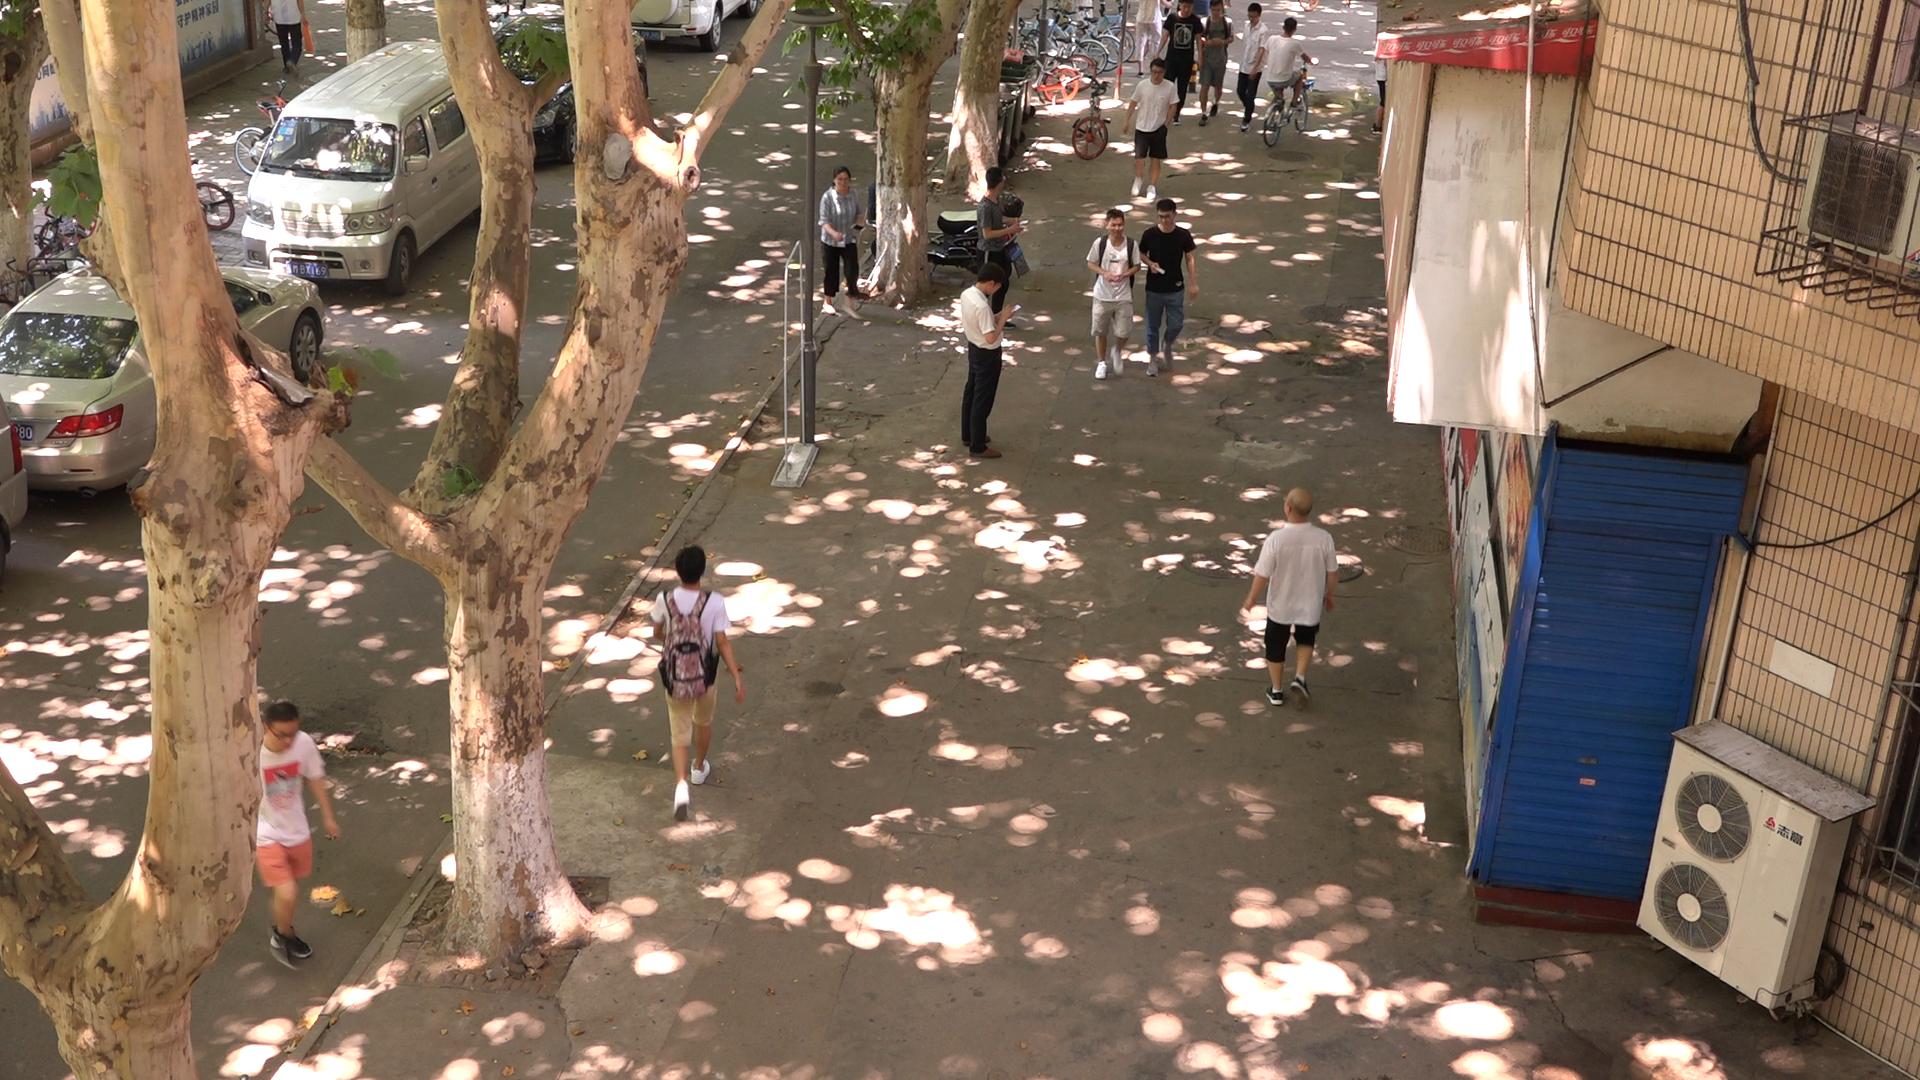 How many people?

13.